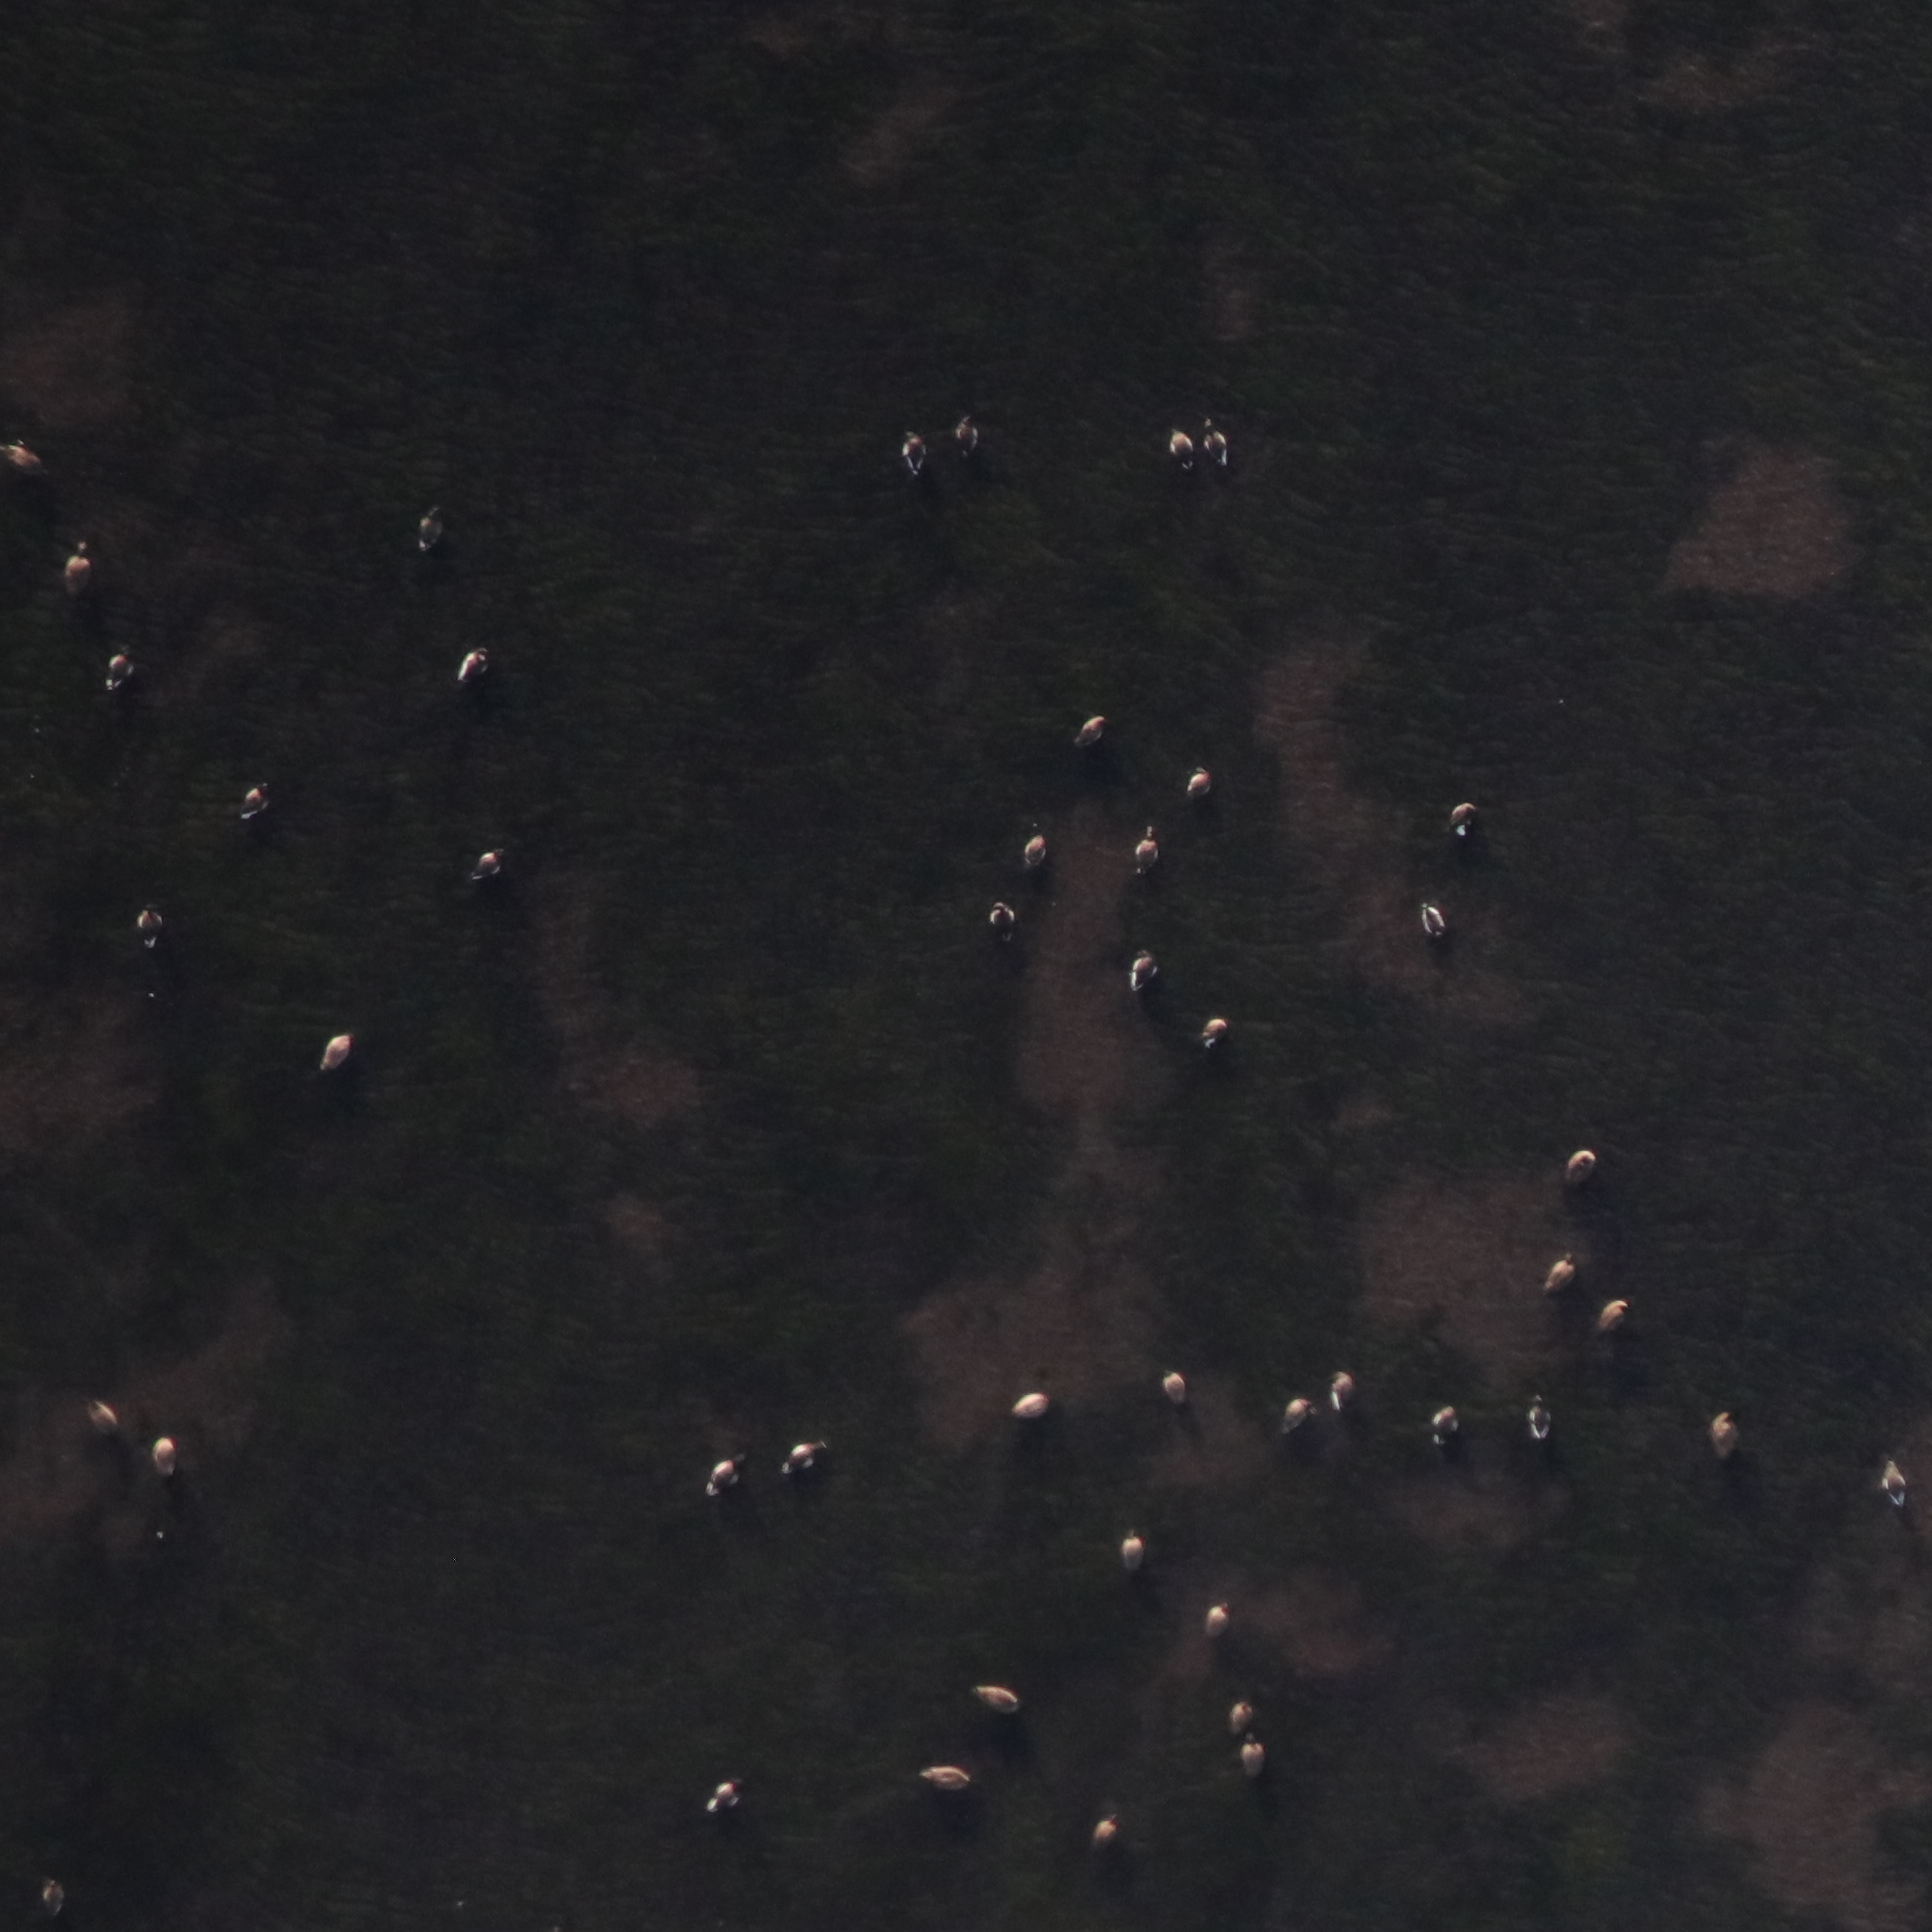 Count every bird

44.